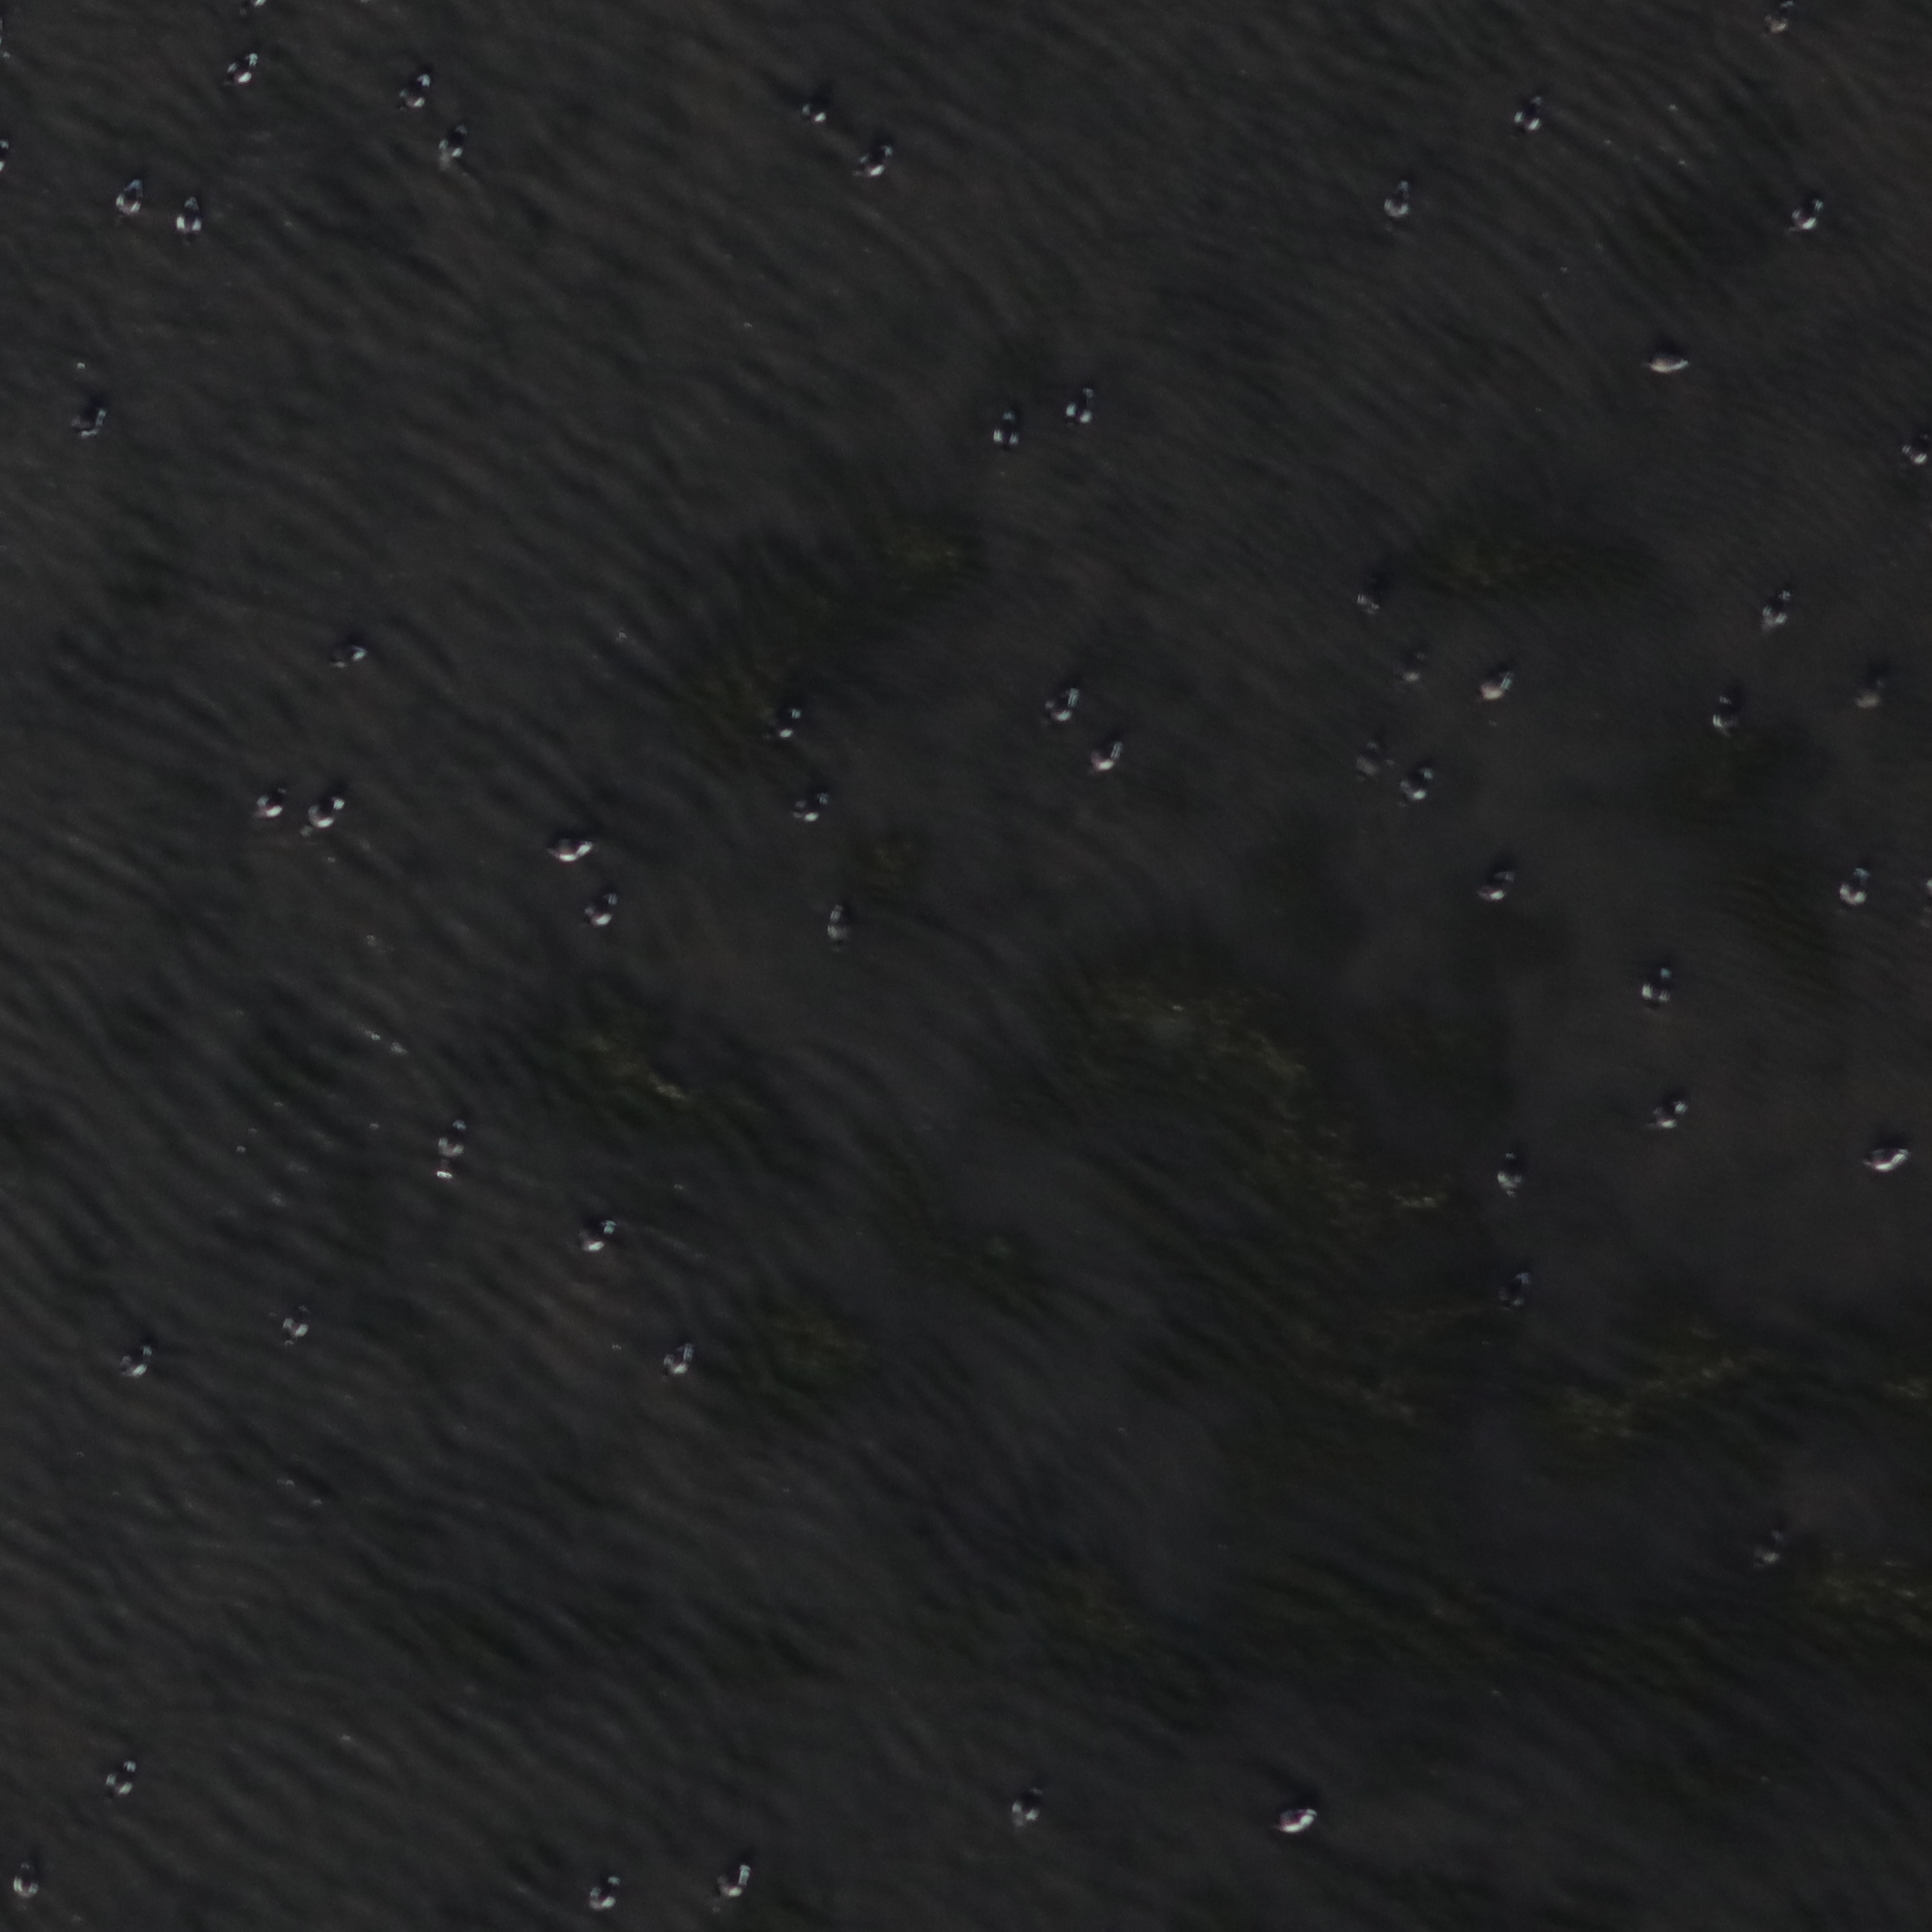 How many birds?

53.